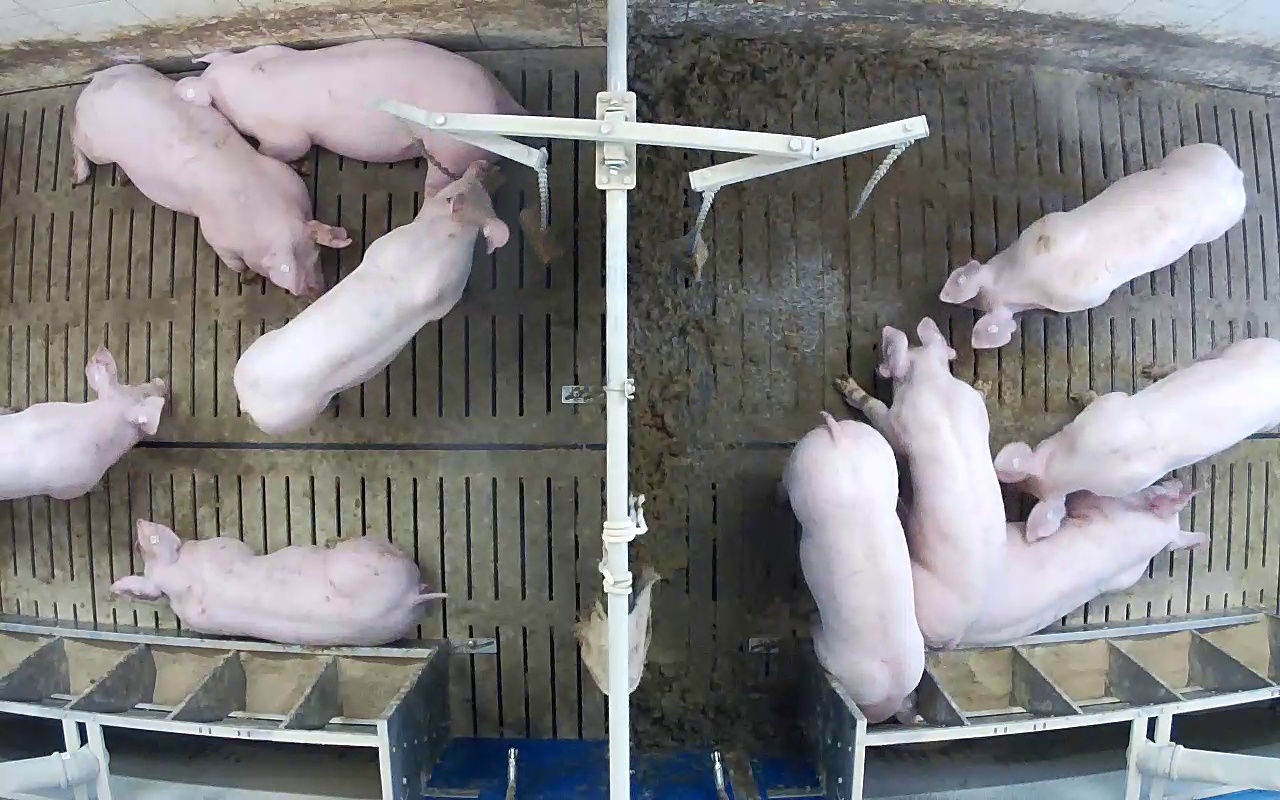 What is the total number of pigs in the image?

10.